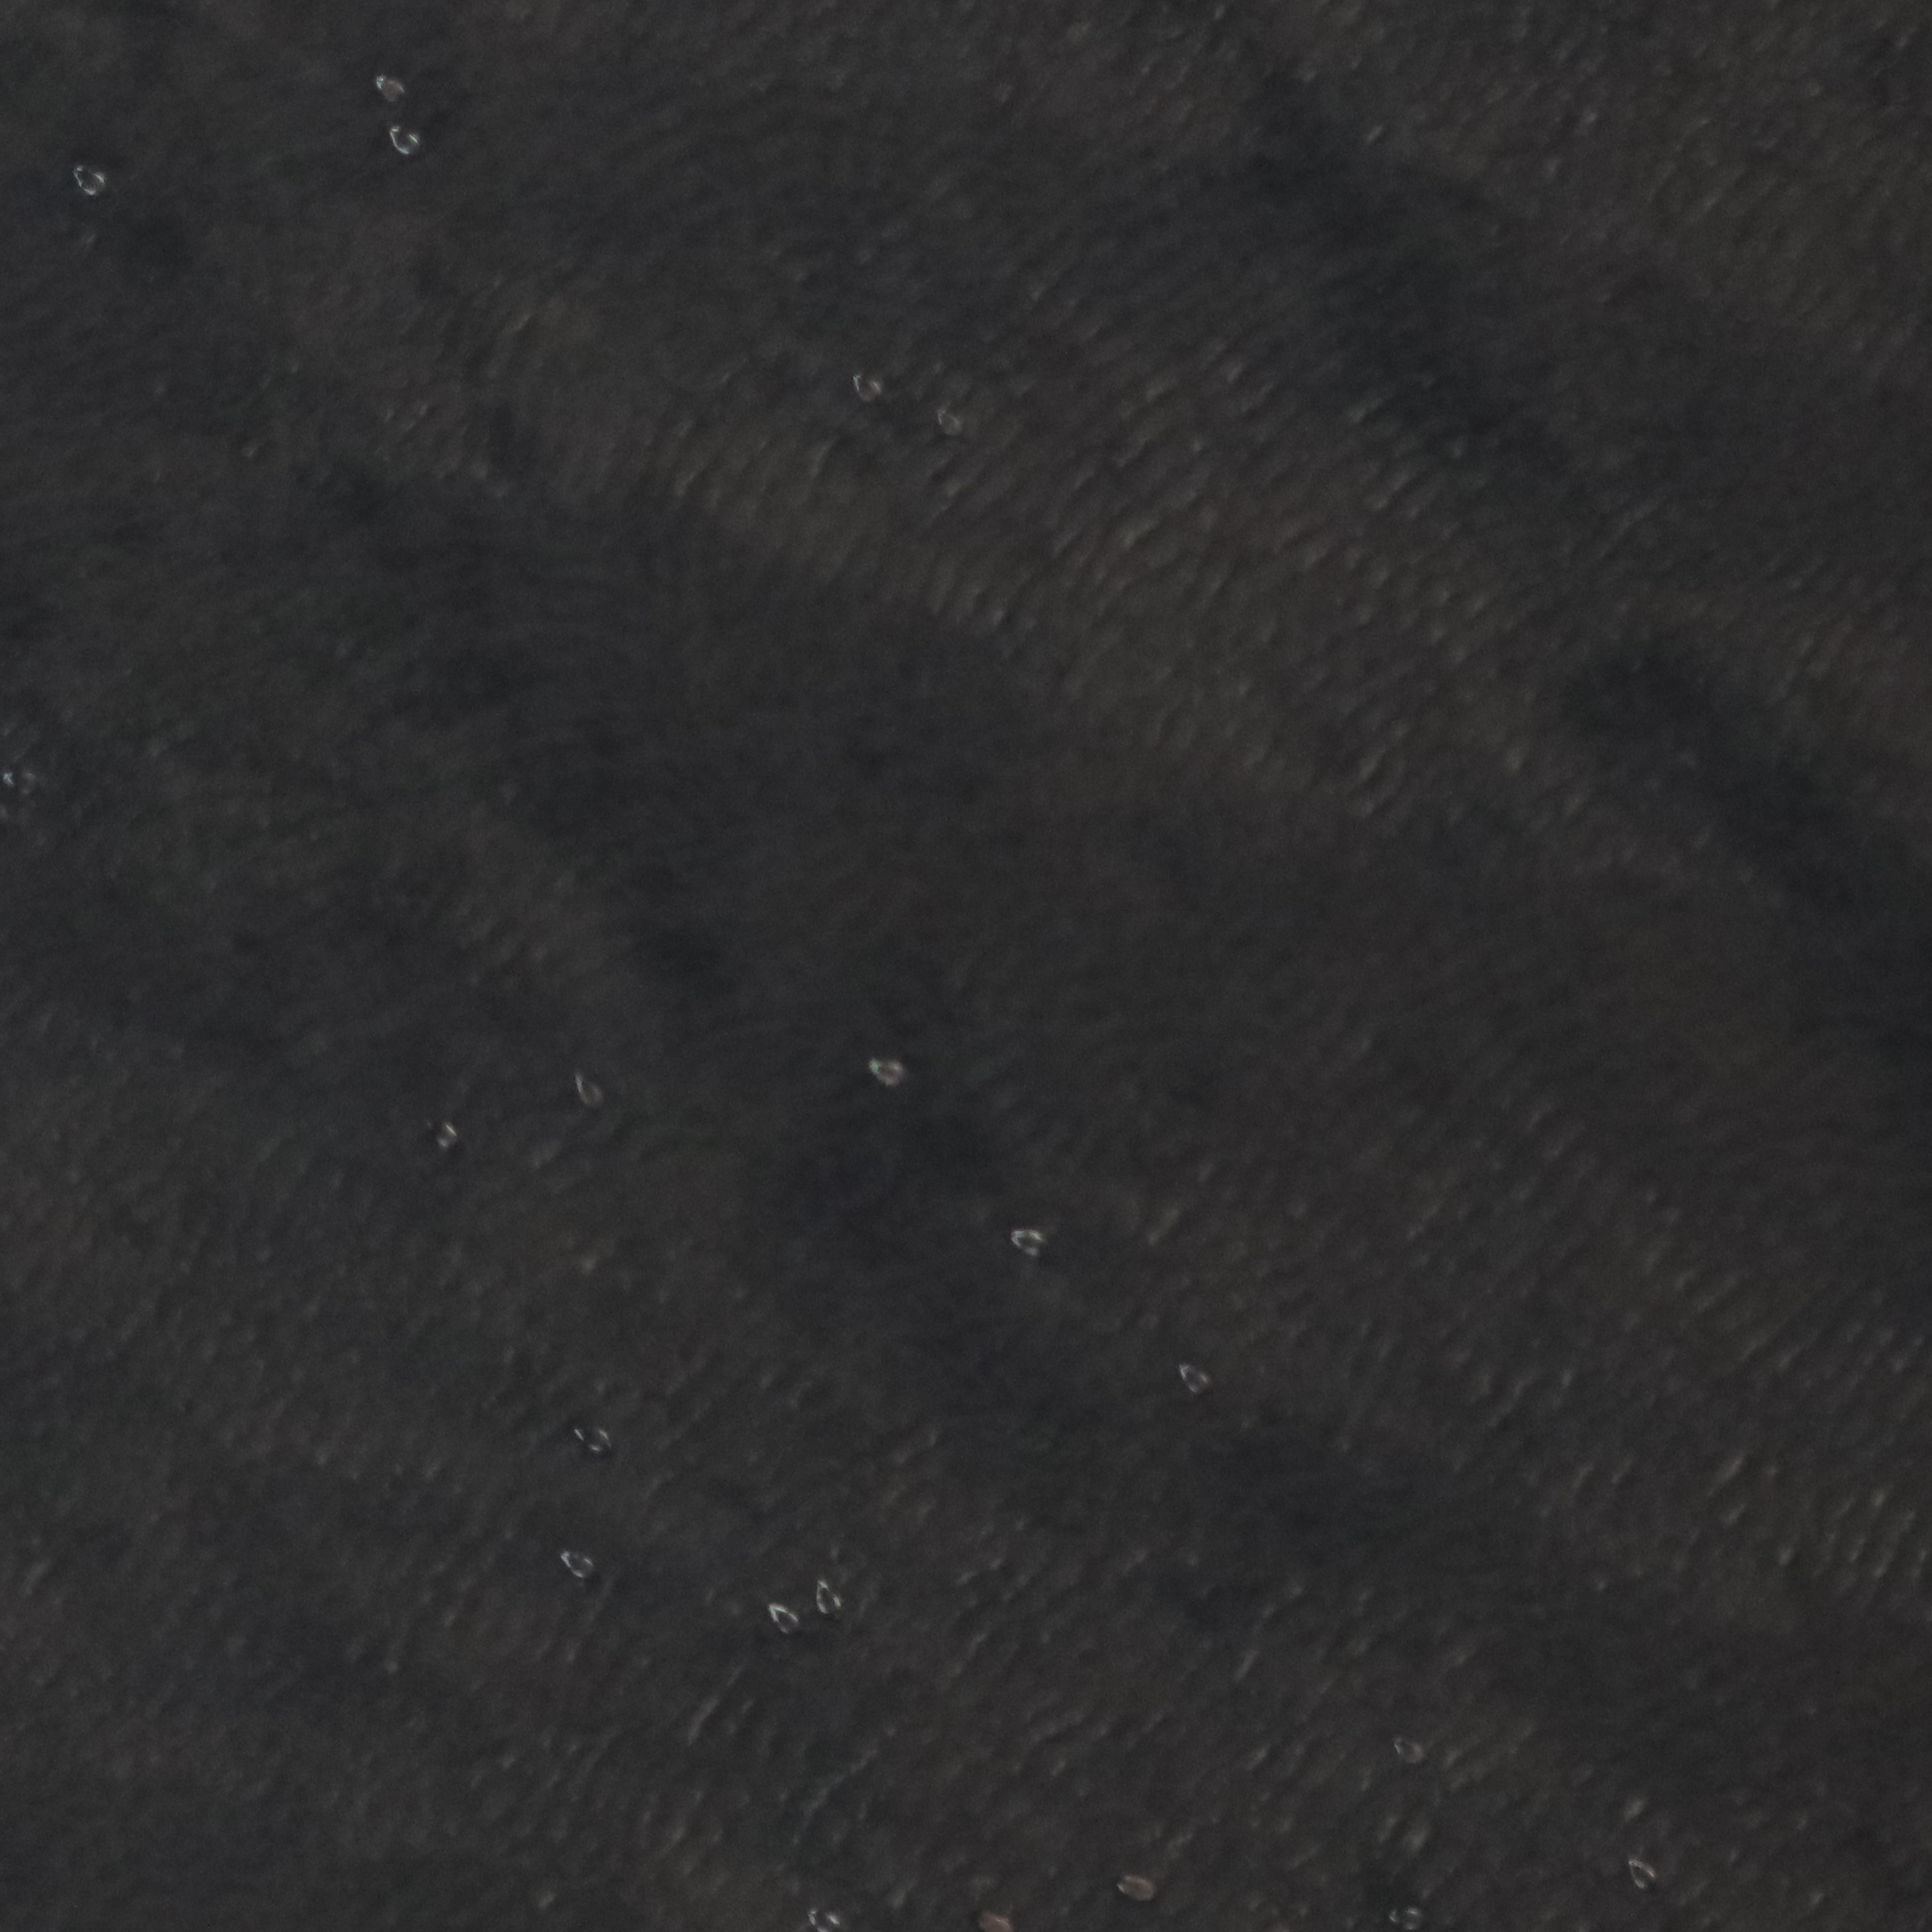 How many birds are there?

21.